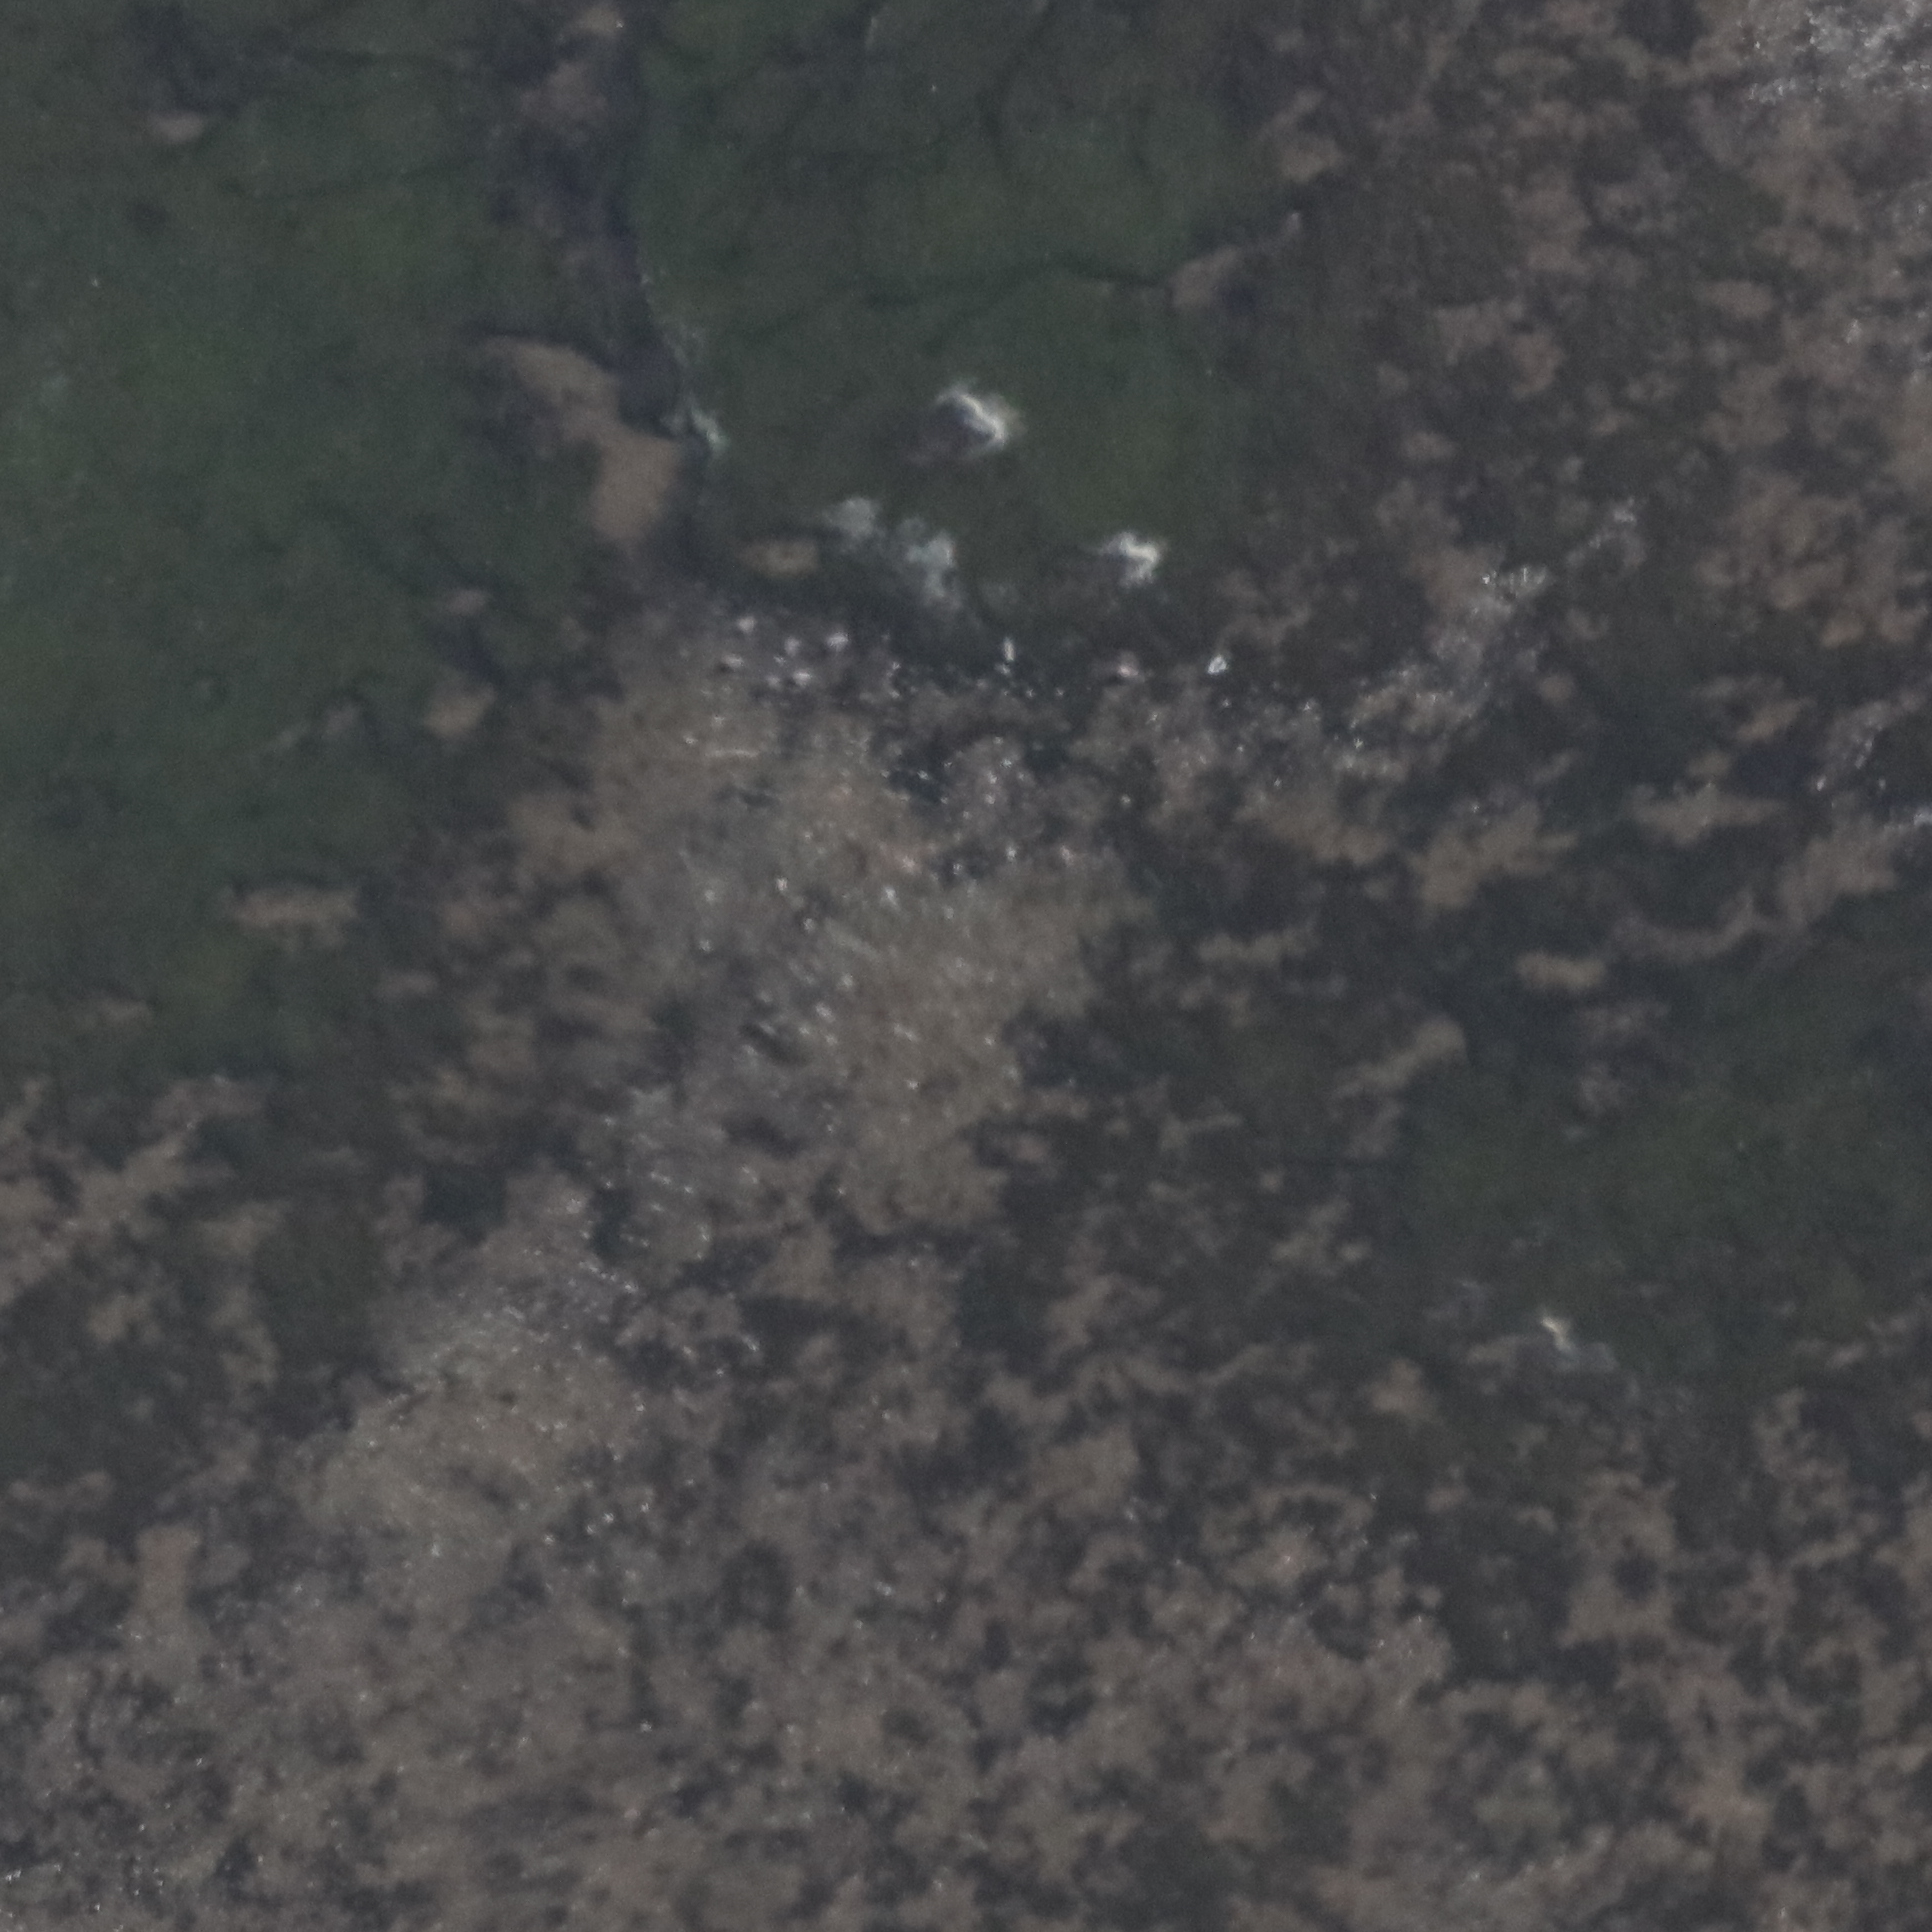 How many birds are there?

9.